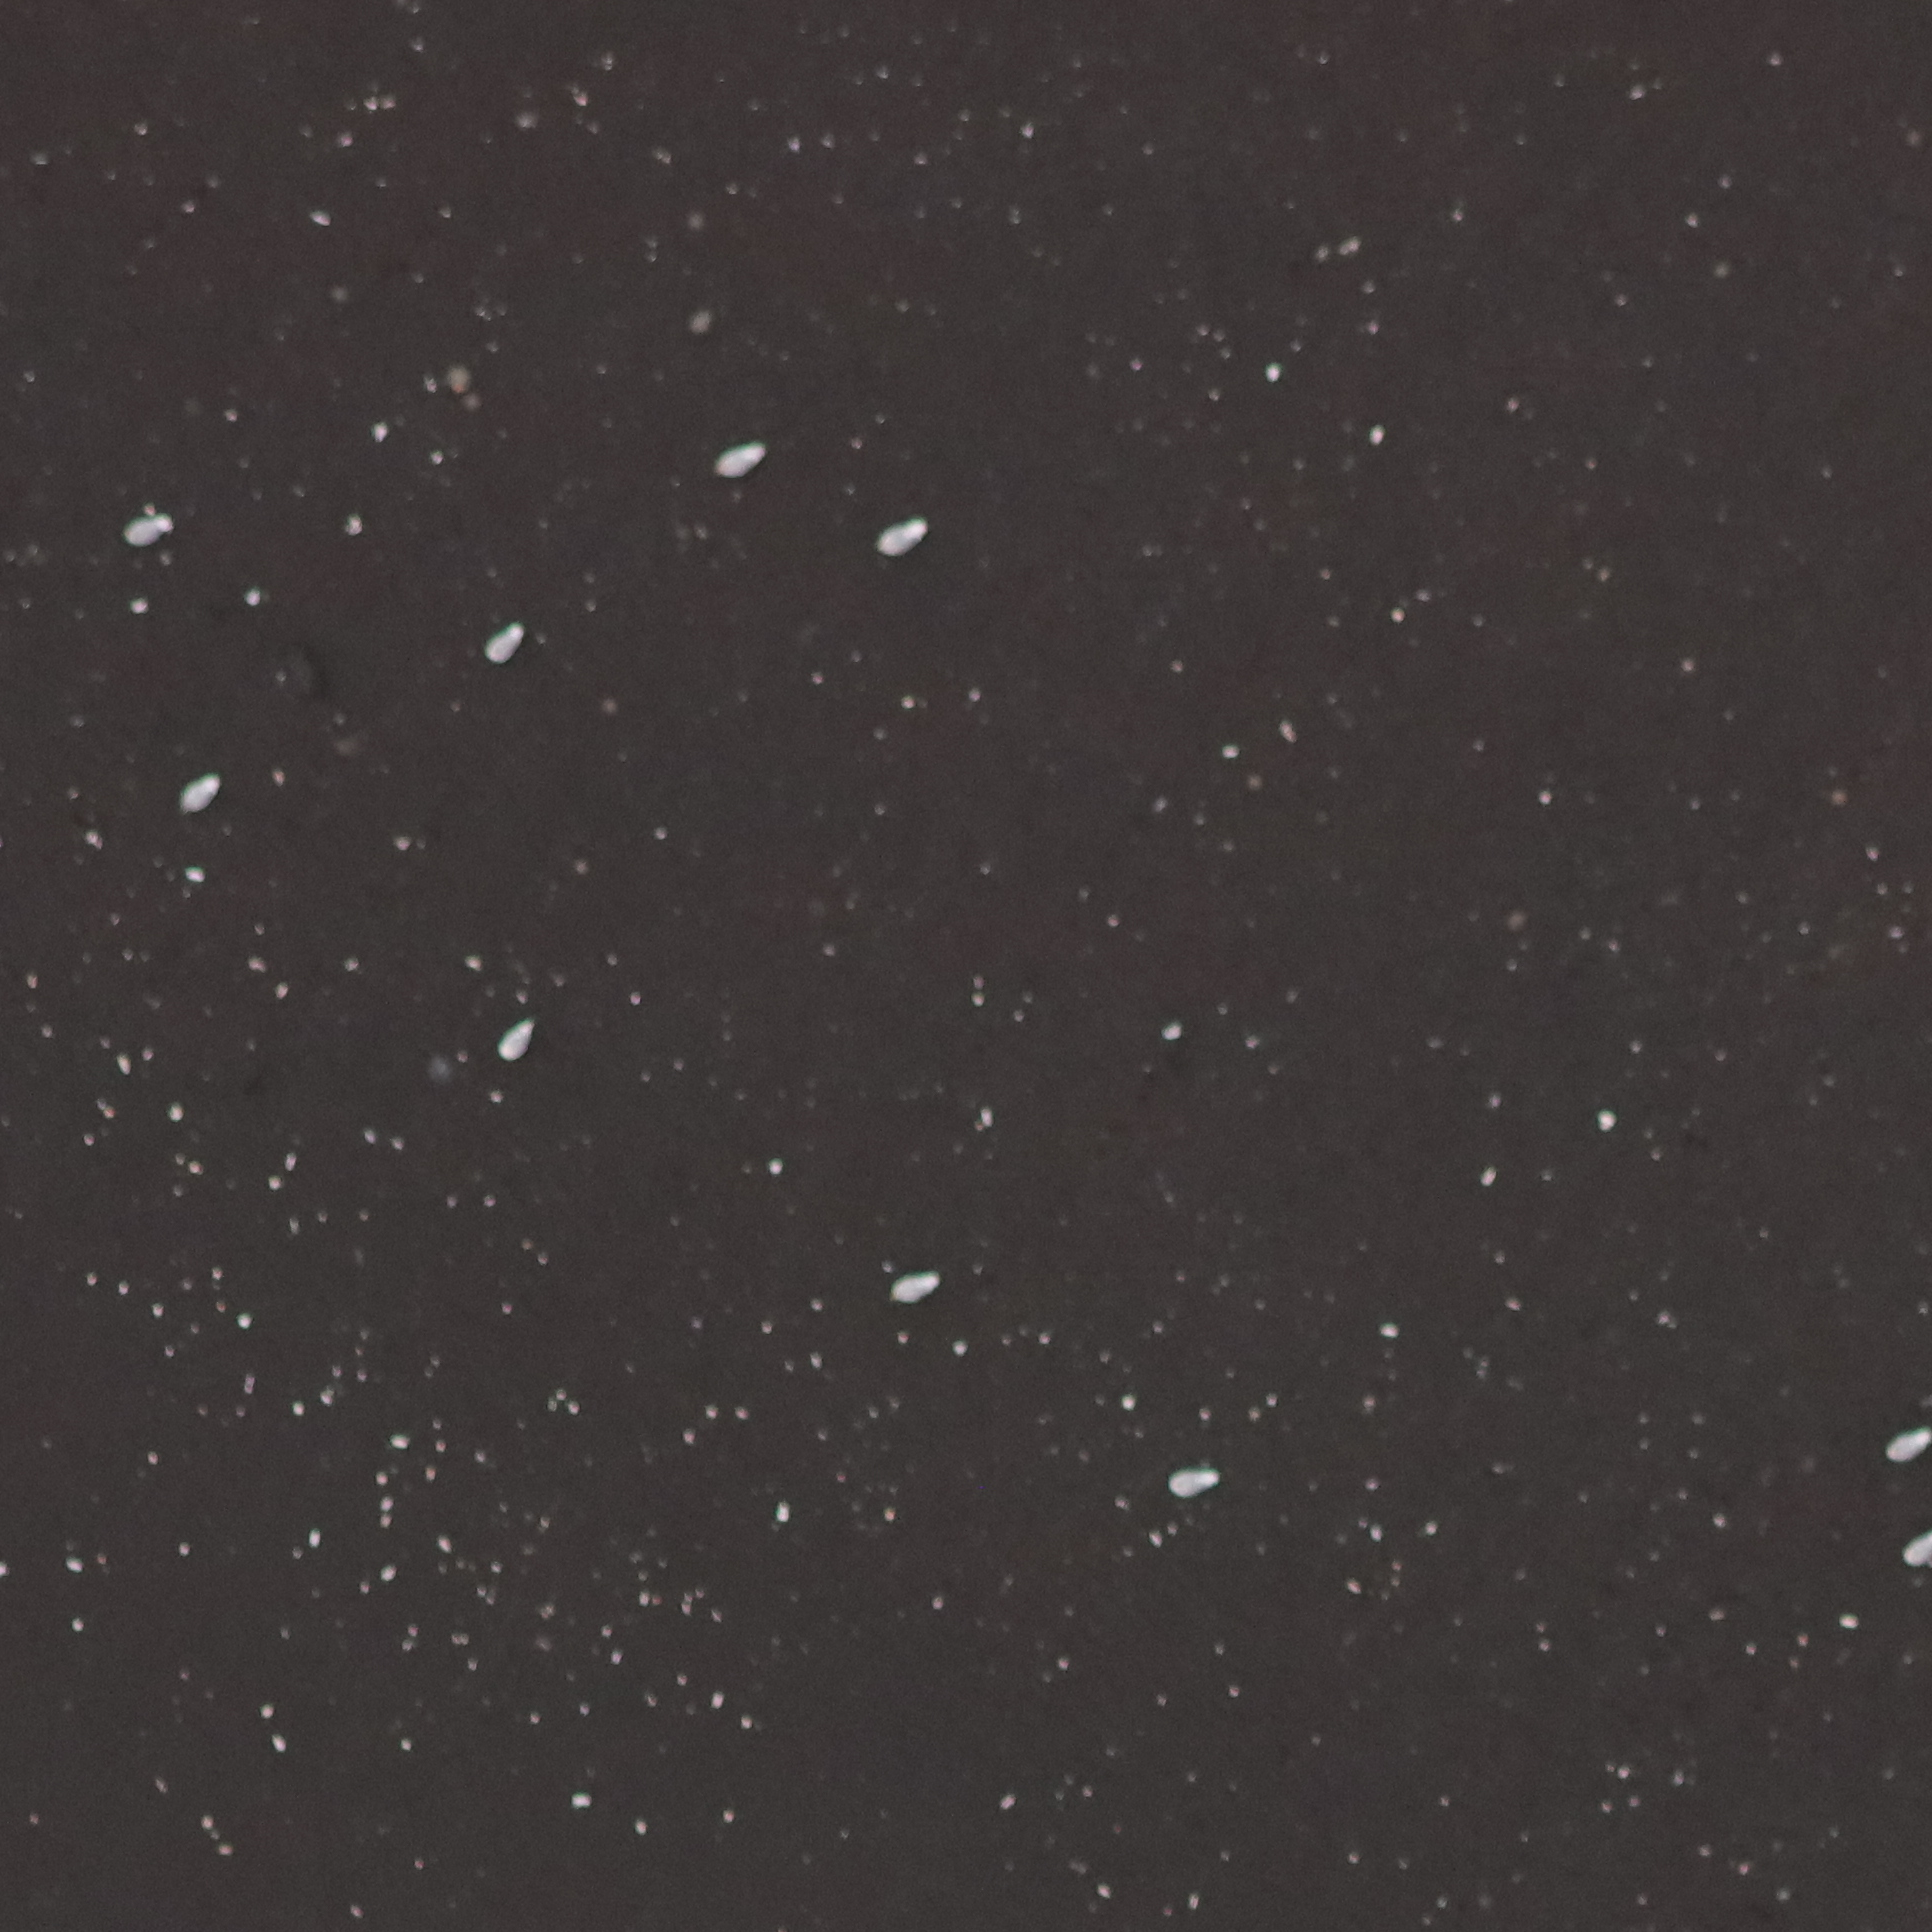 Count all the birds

10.